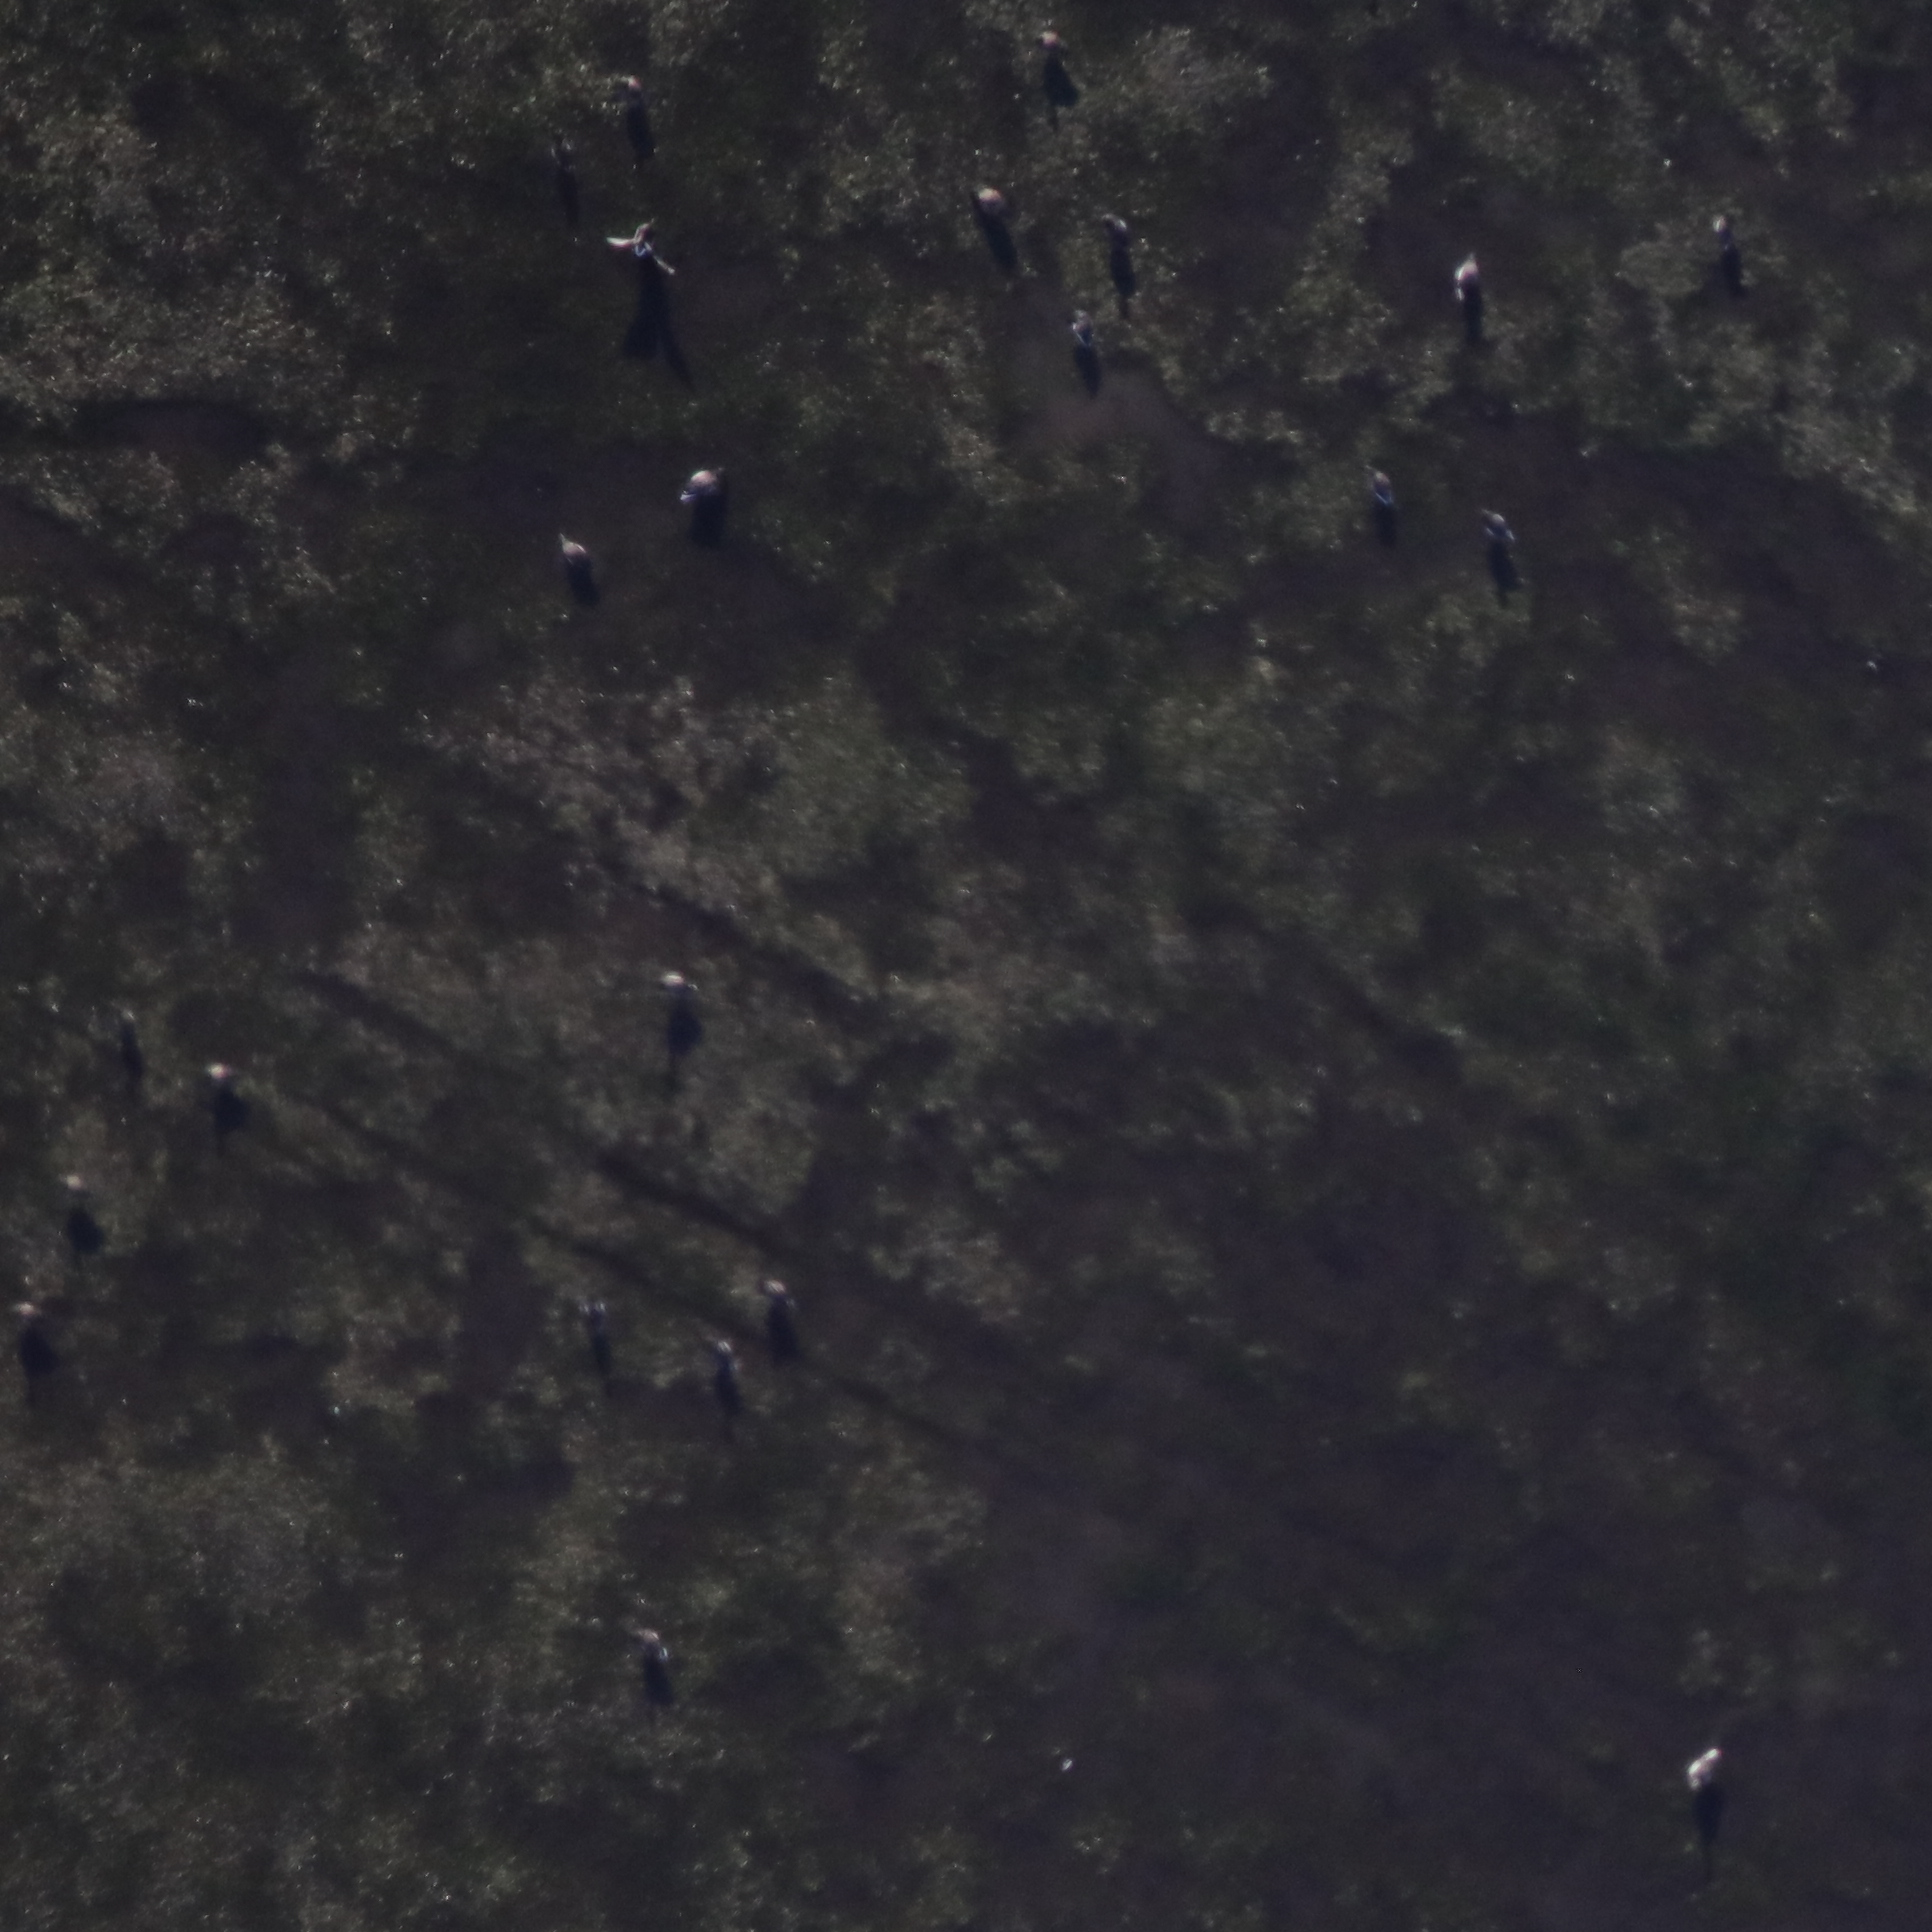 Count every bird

20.